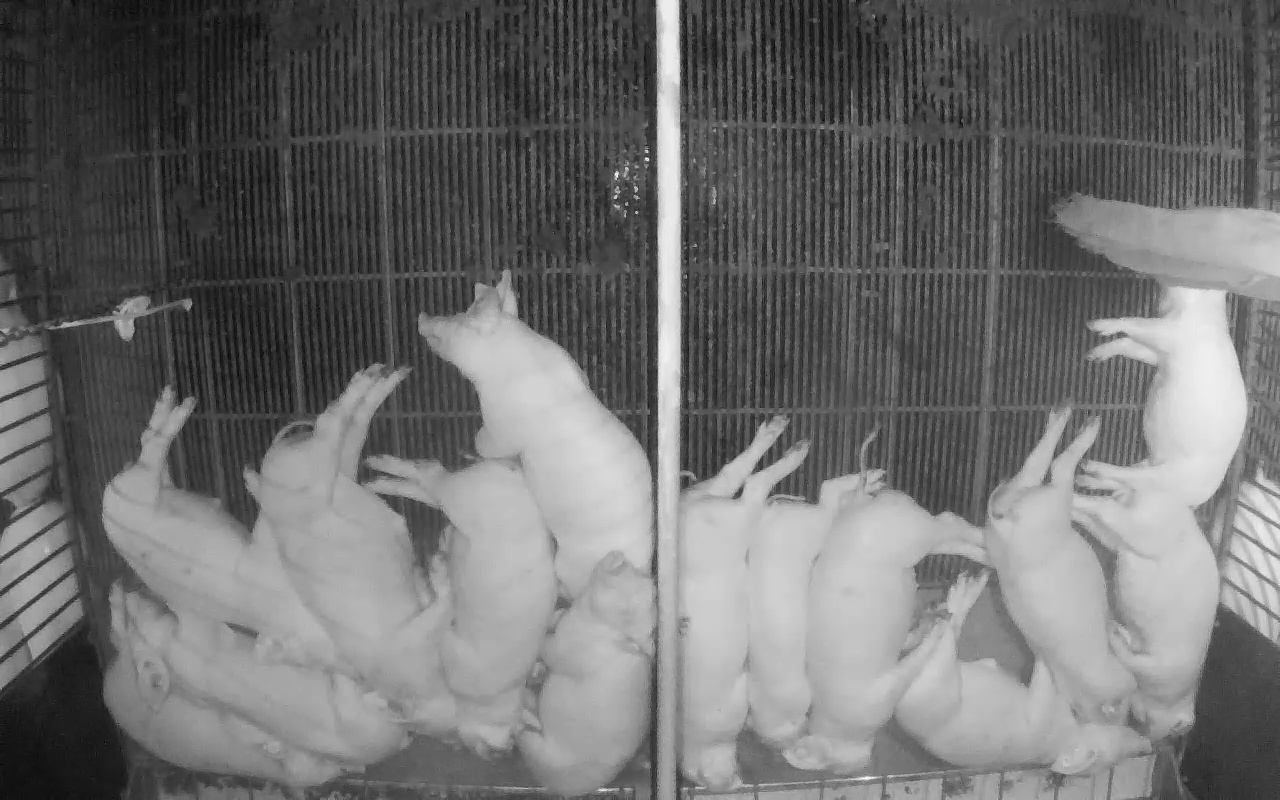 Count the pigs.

17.